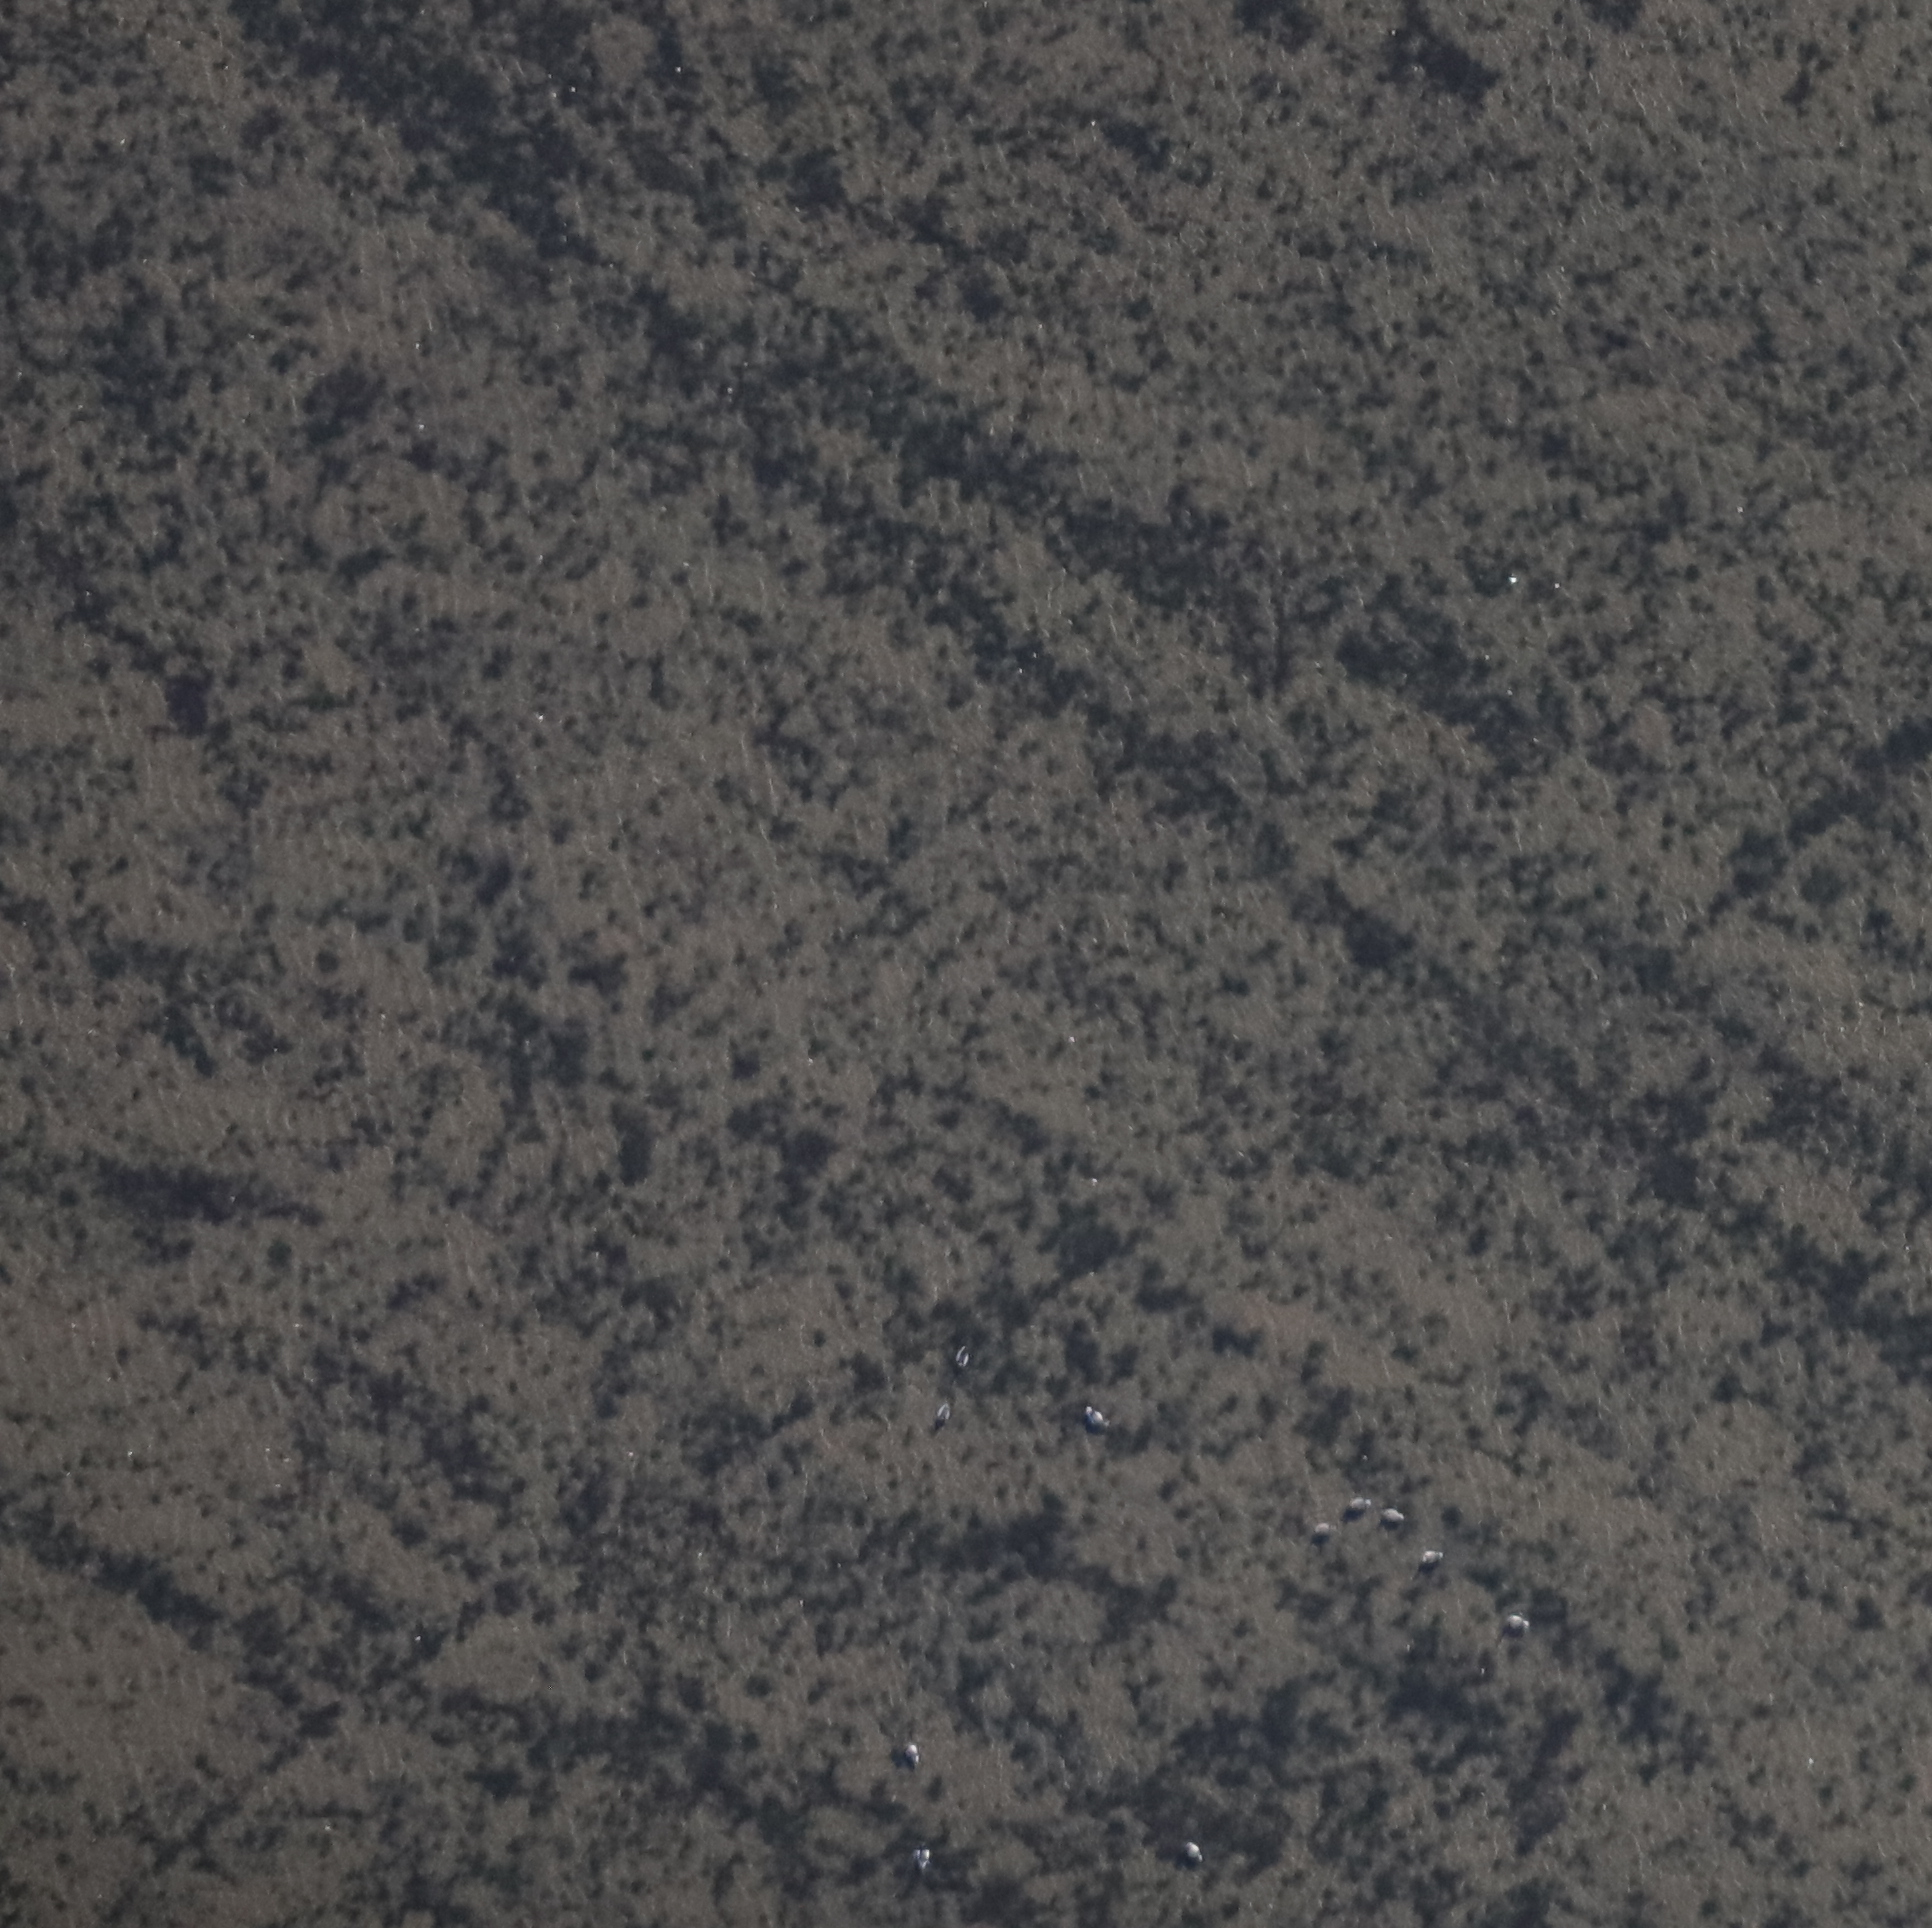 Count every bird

11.